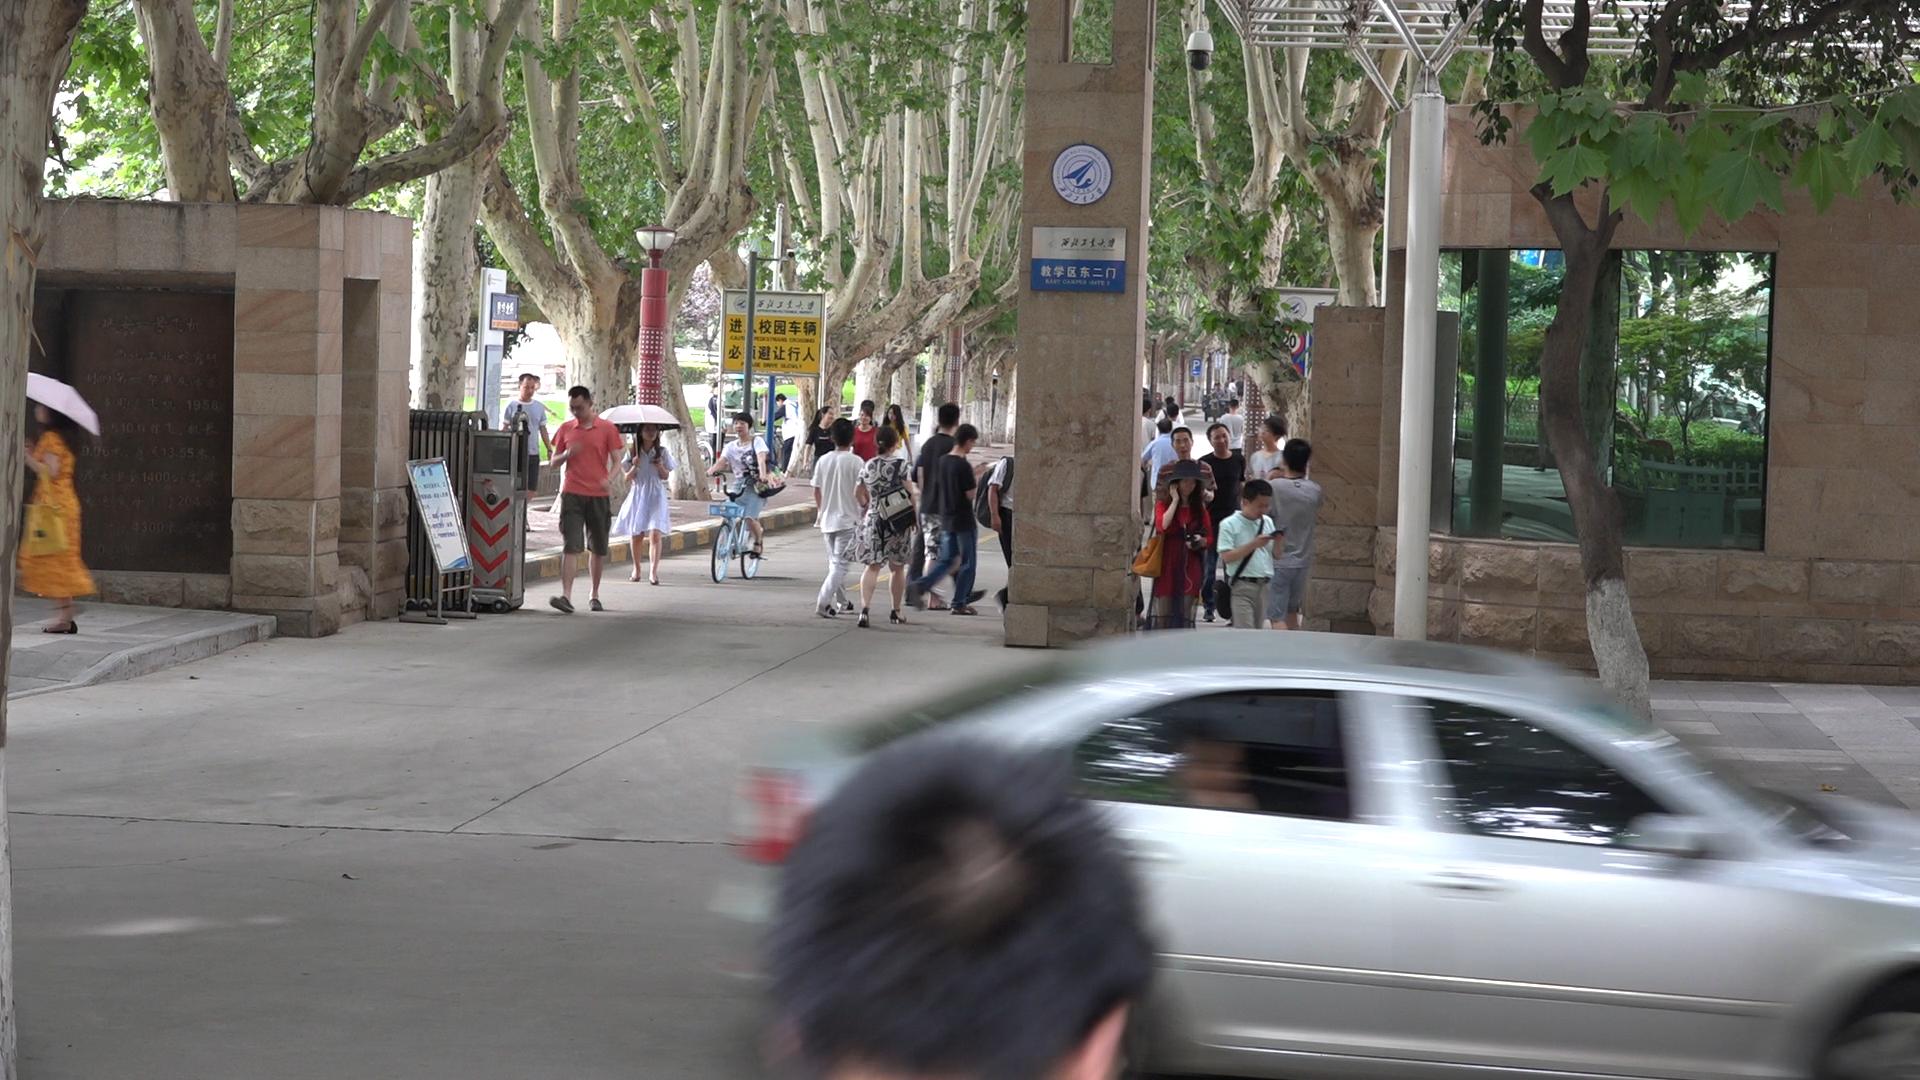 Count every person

29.